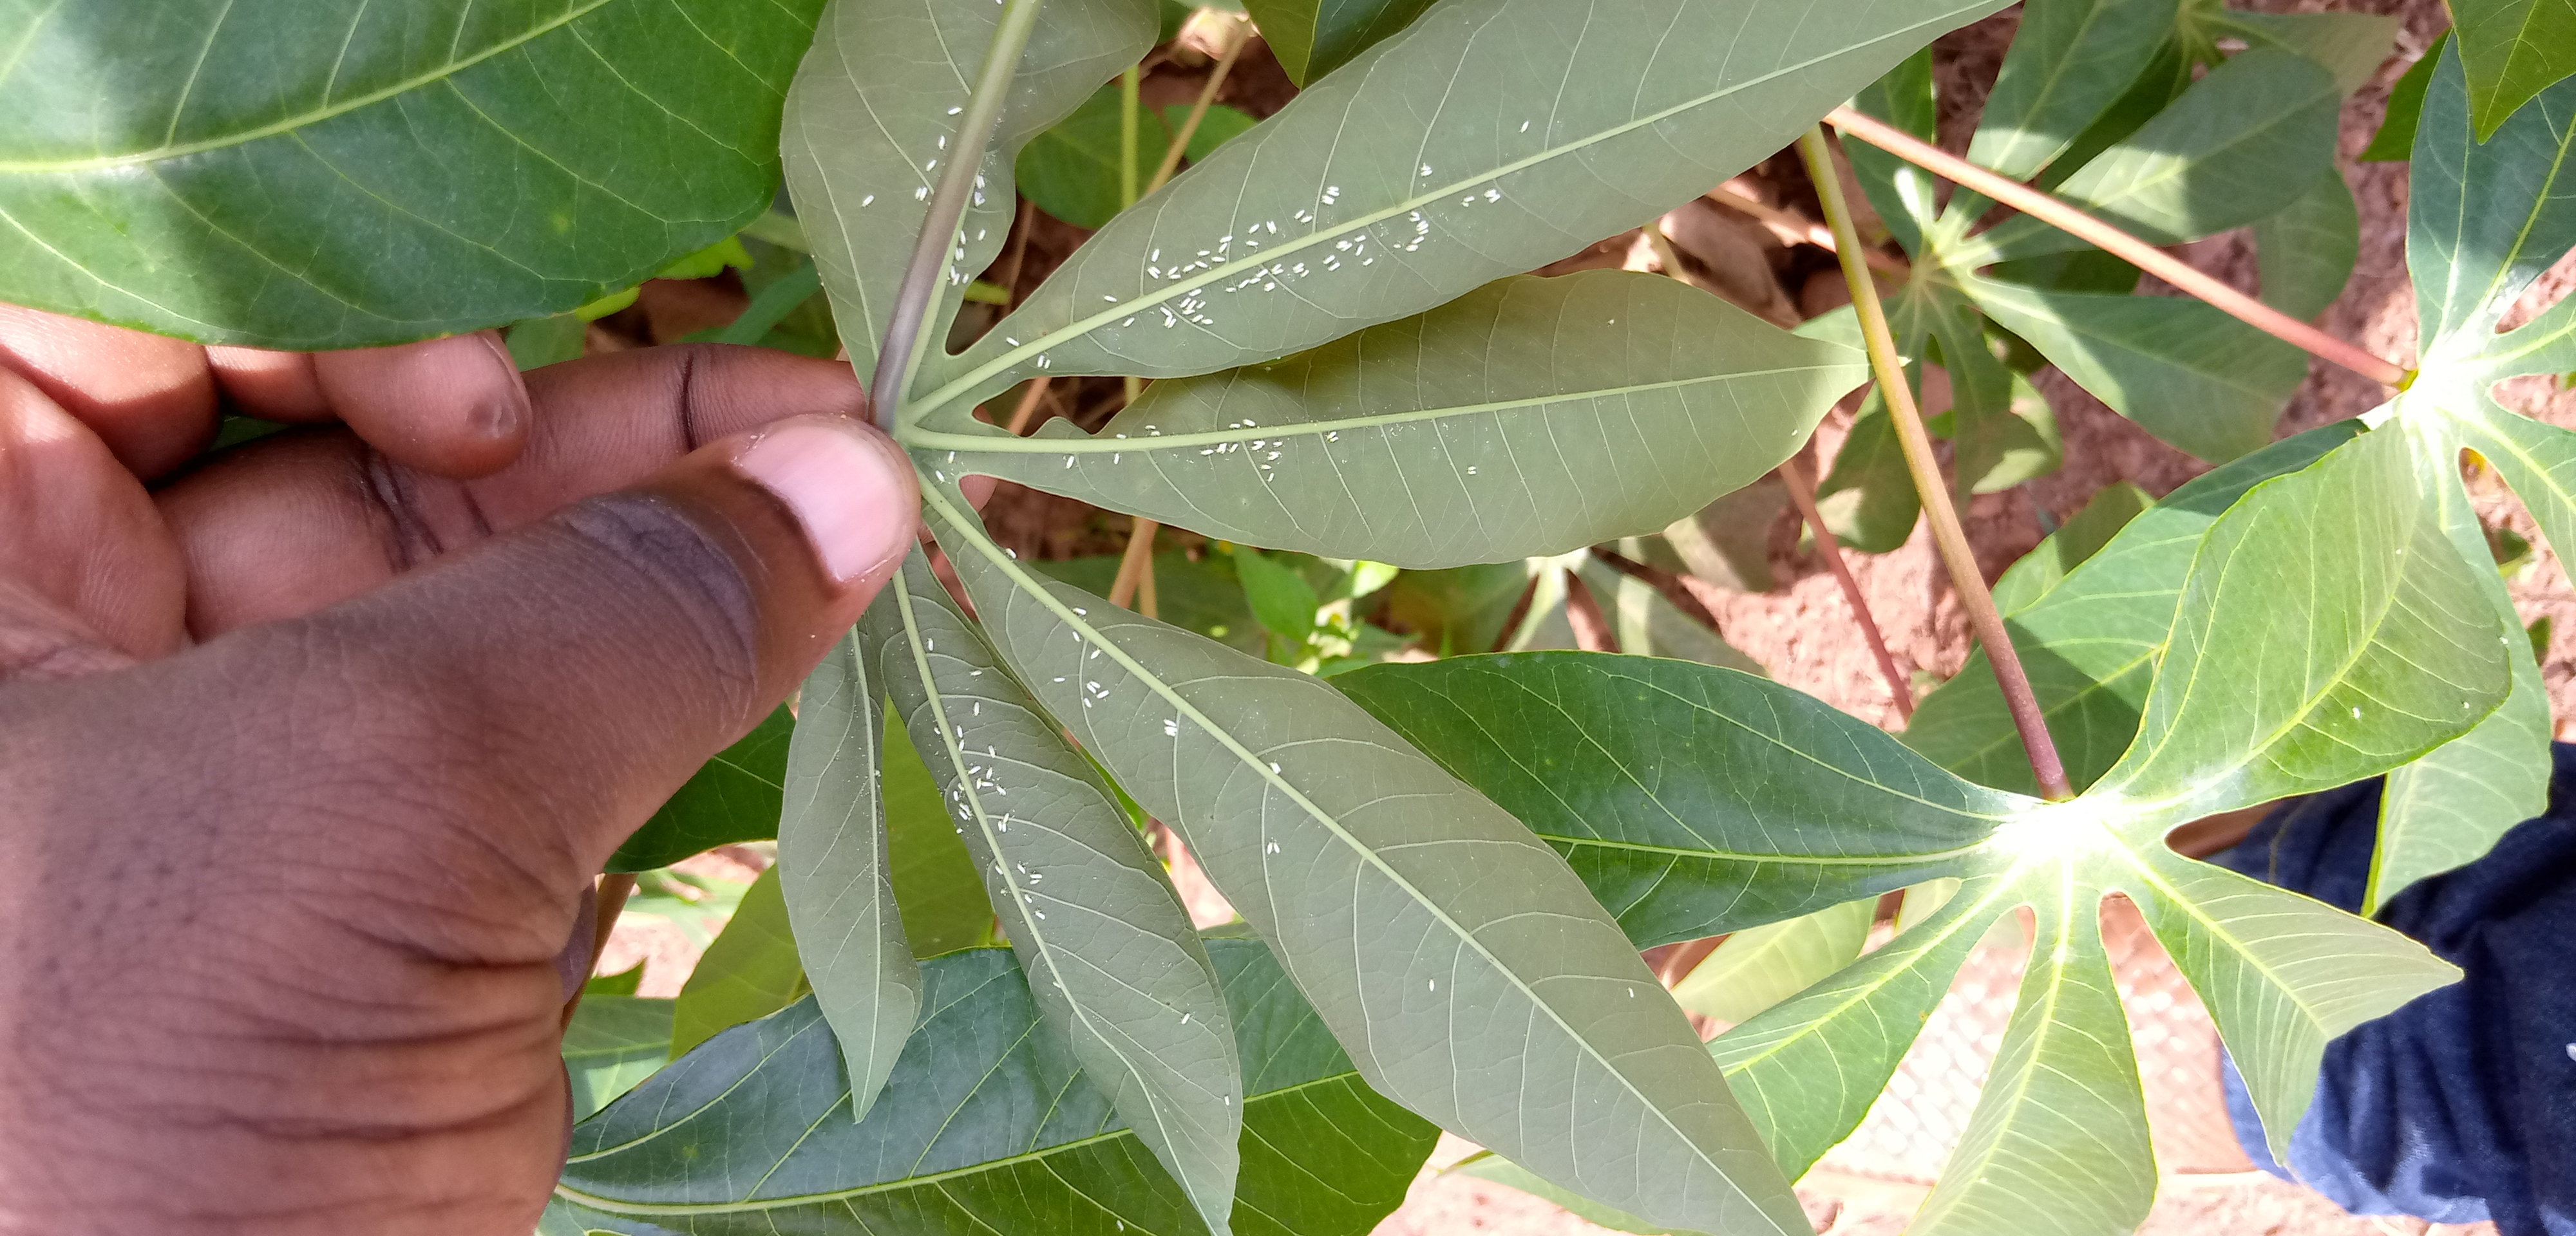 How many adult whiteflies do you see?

162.